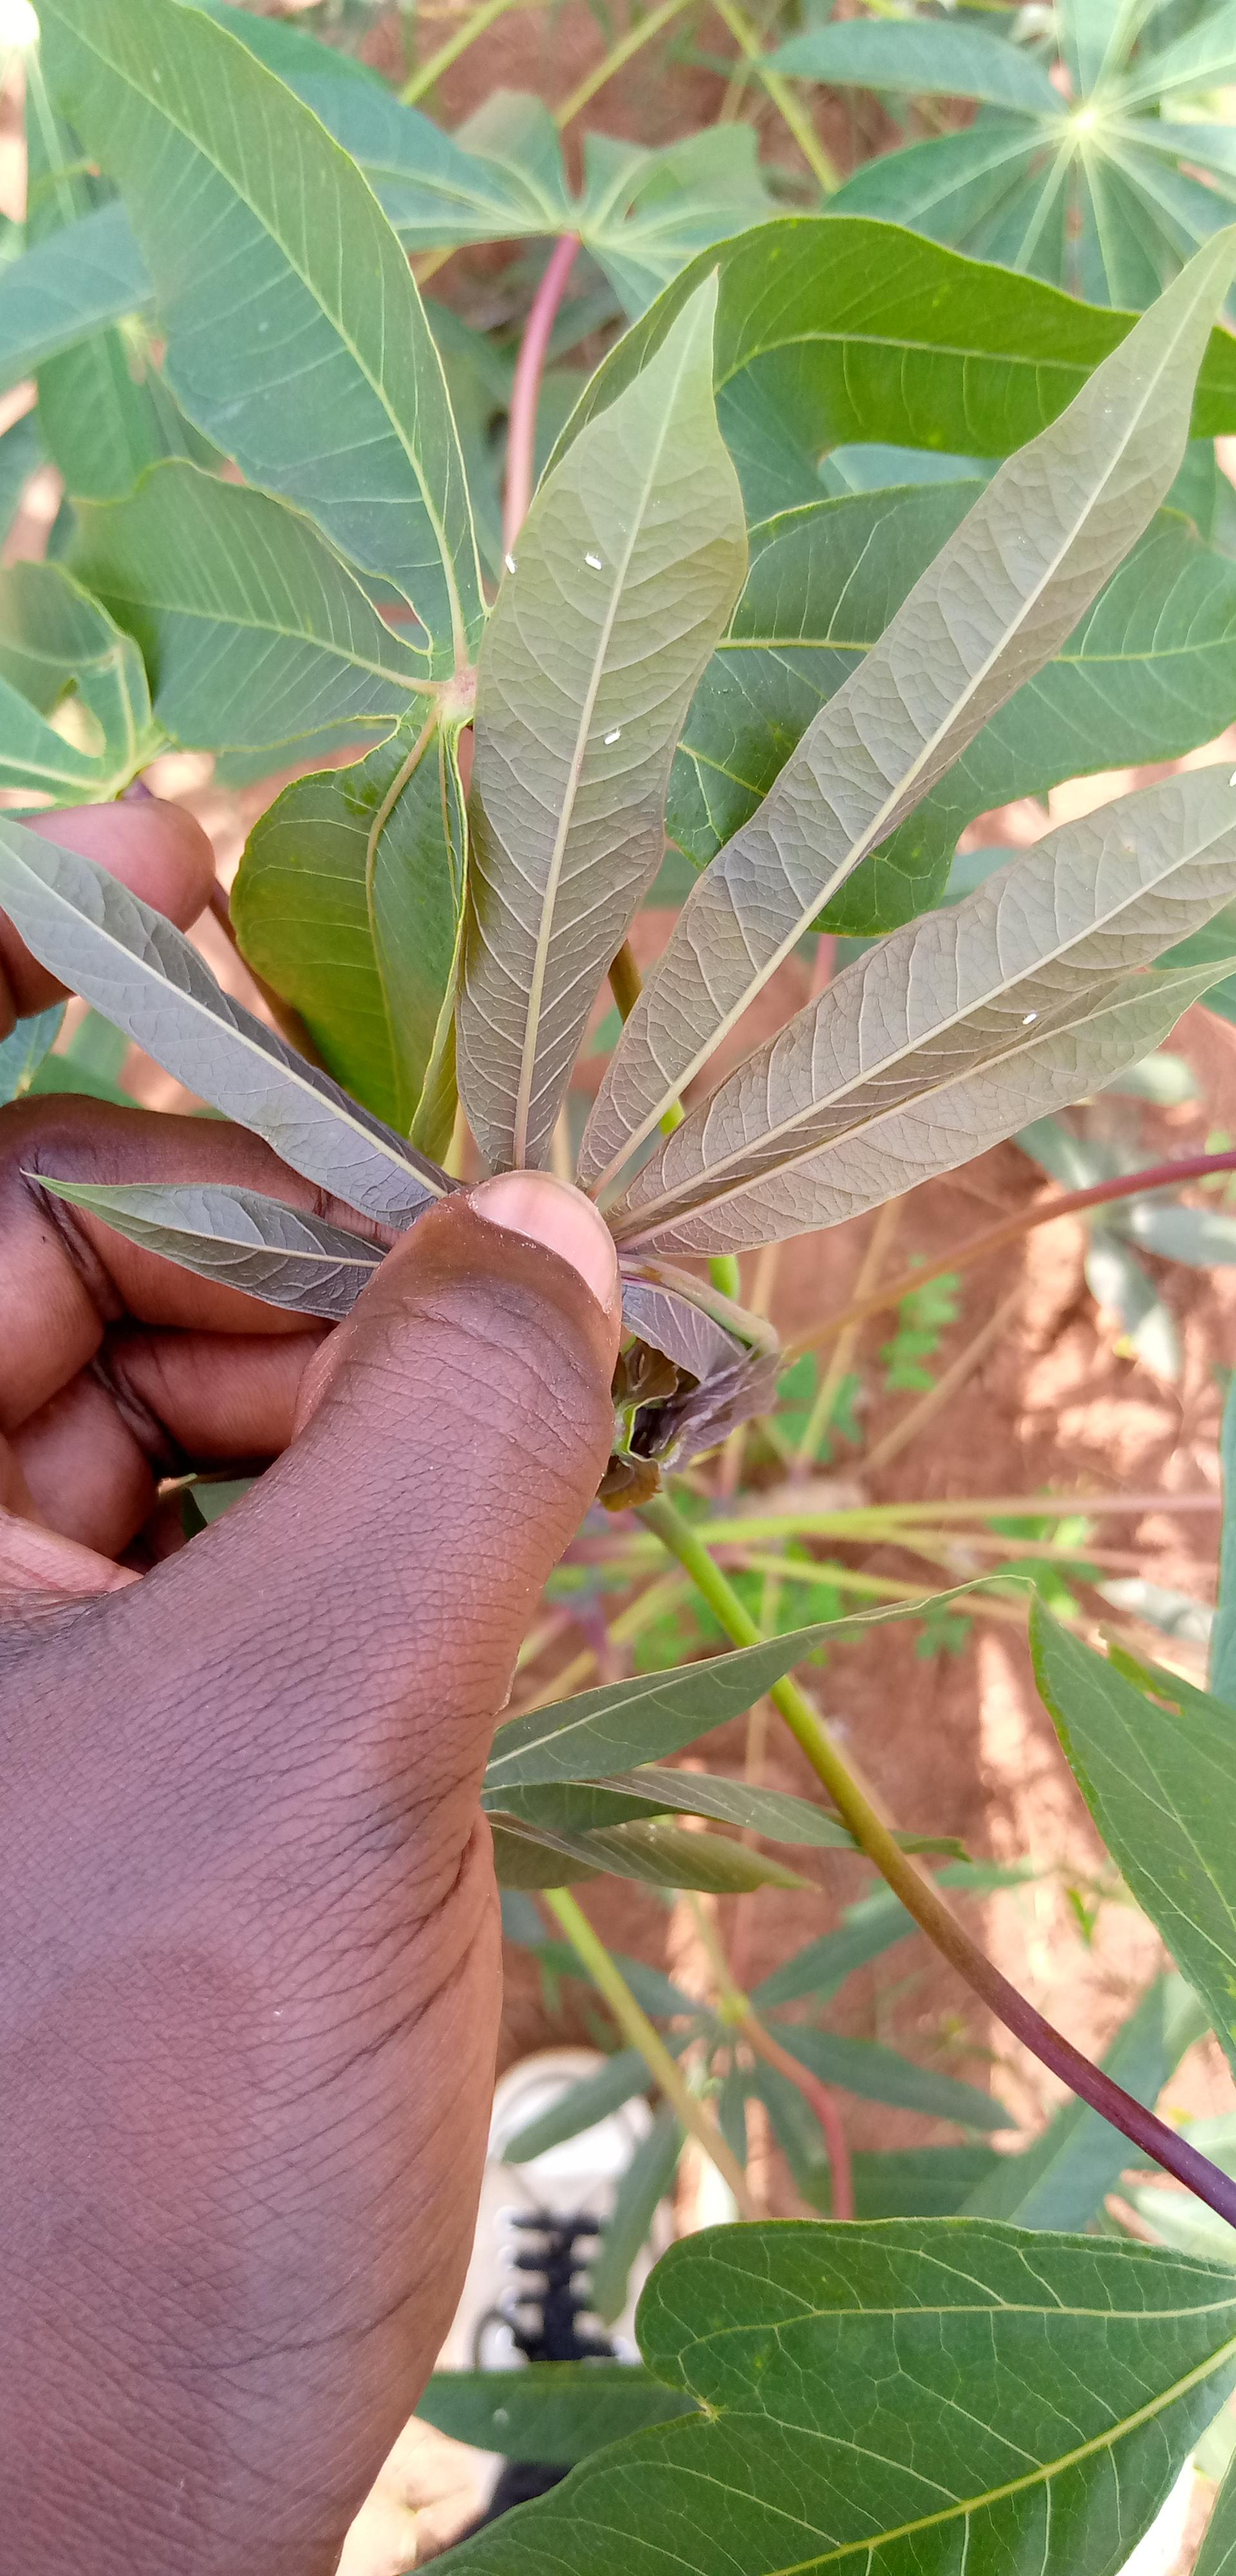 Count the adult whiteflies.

4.